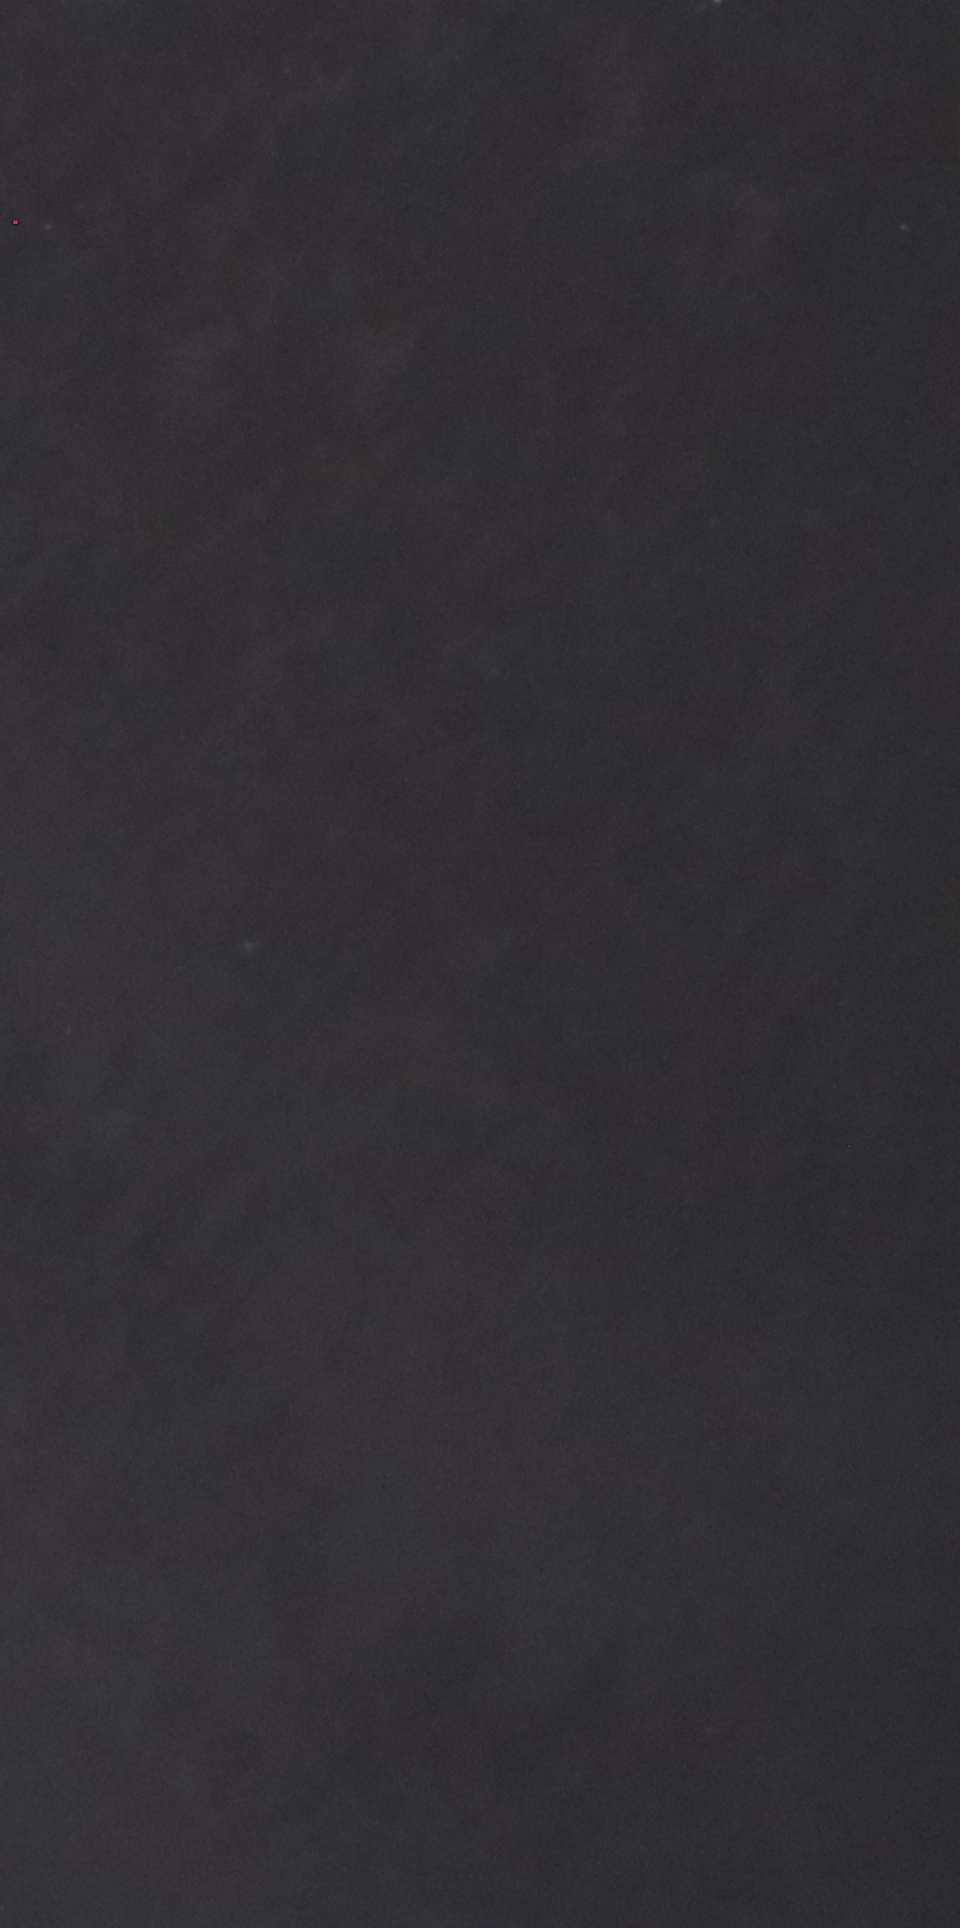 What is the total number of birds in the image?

0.